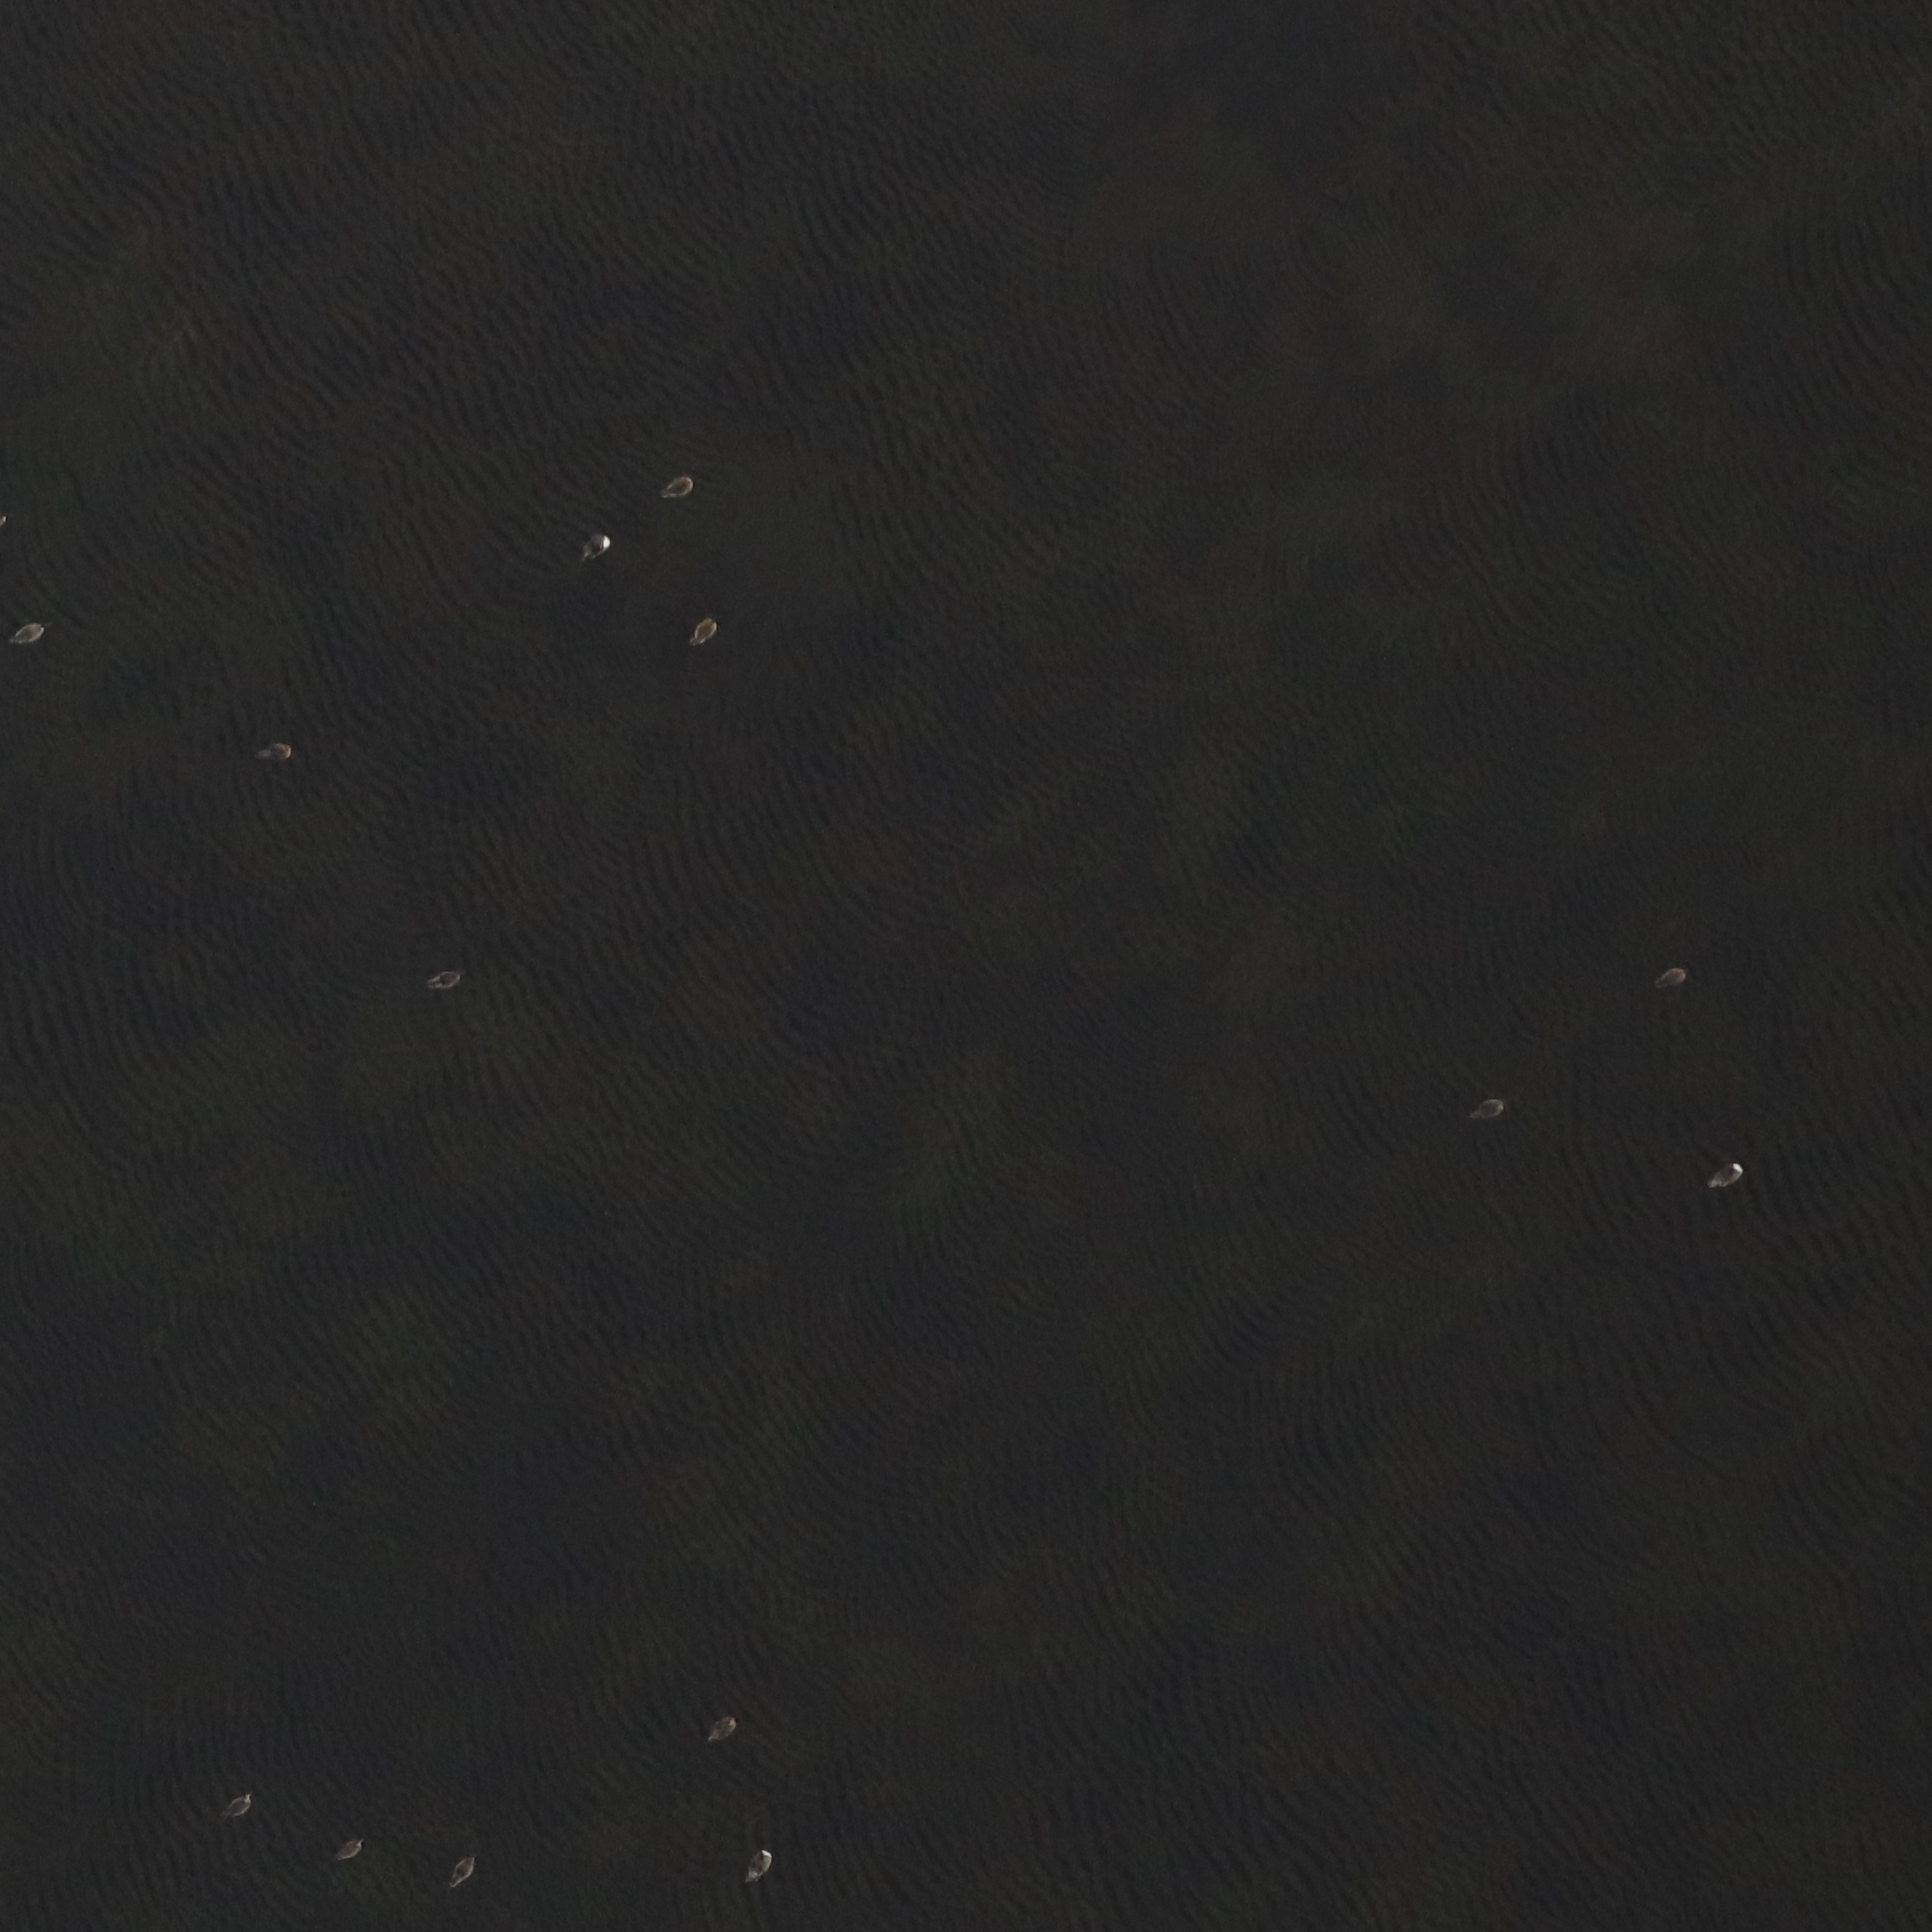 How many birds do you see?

14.